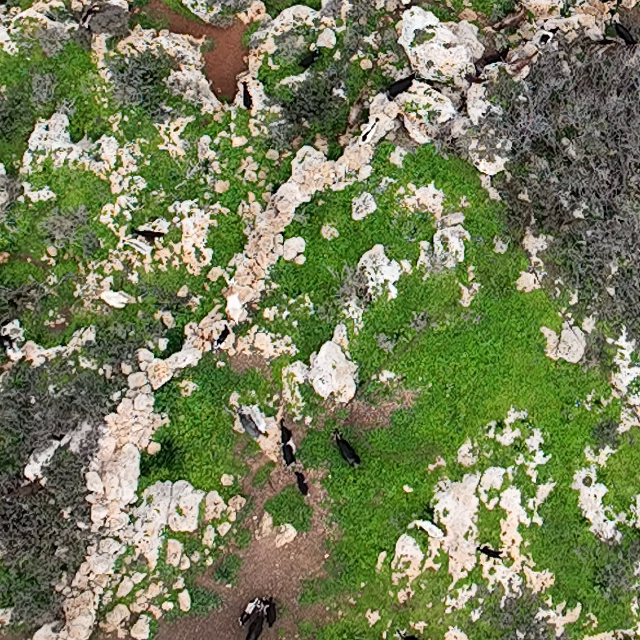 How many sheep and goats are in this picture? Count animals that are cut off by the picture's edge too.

28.